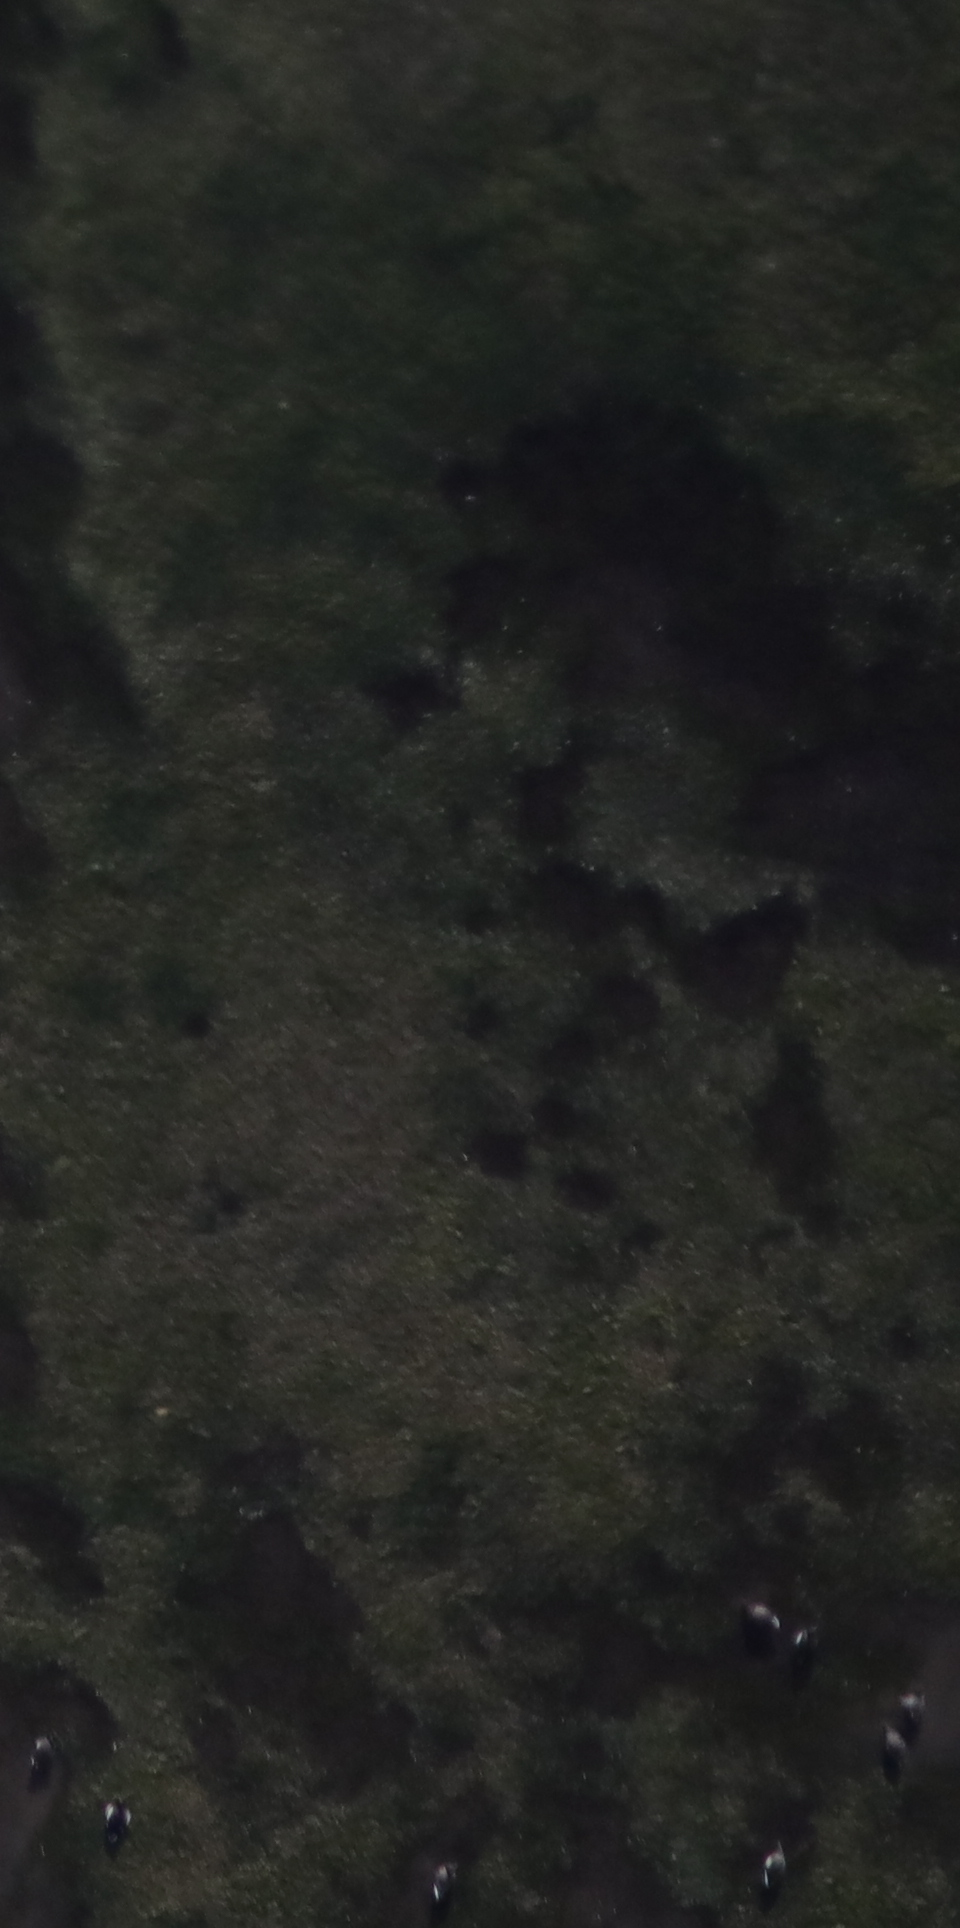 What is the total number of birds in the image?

8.